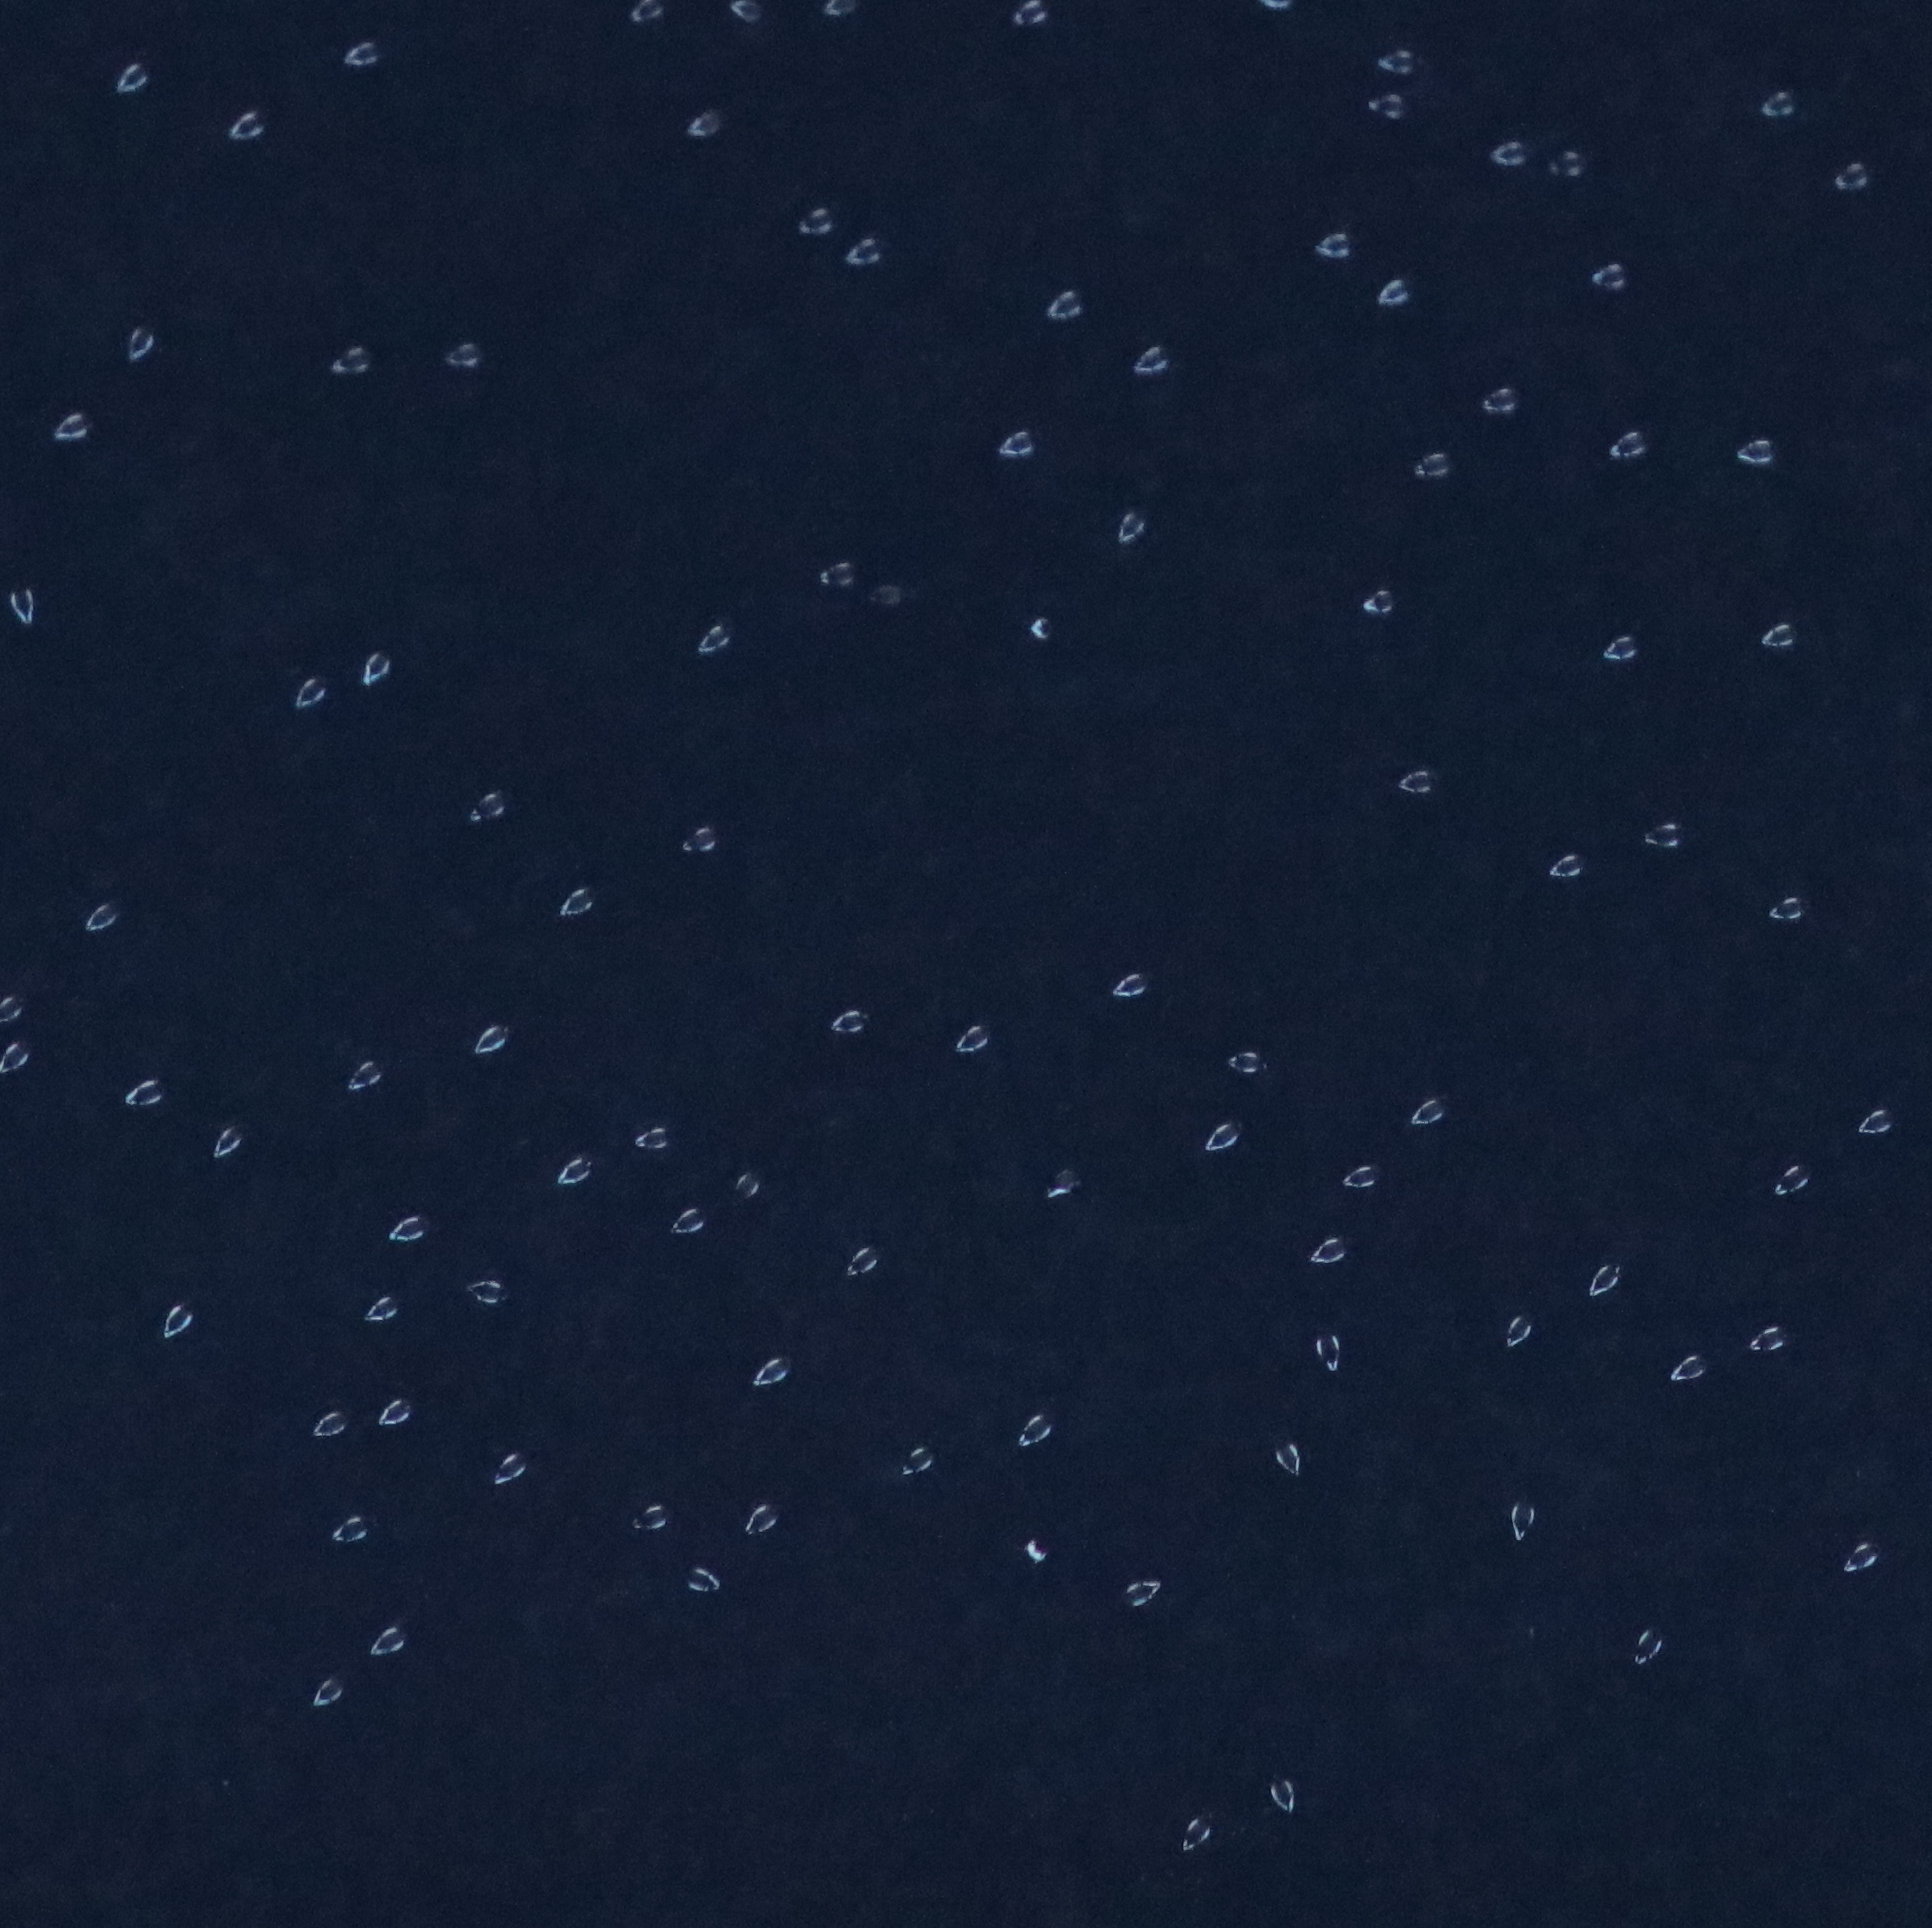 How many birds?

100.